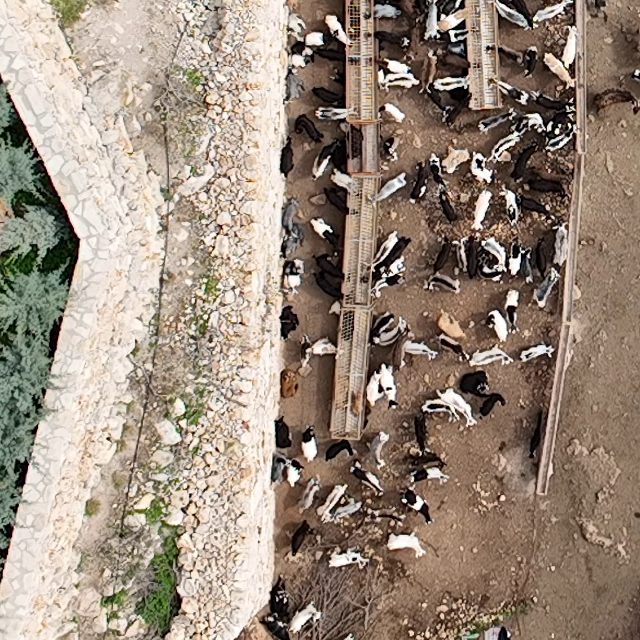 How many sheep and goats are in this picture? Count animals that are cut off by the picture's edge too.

129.